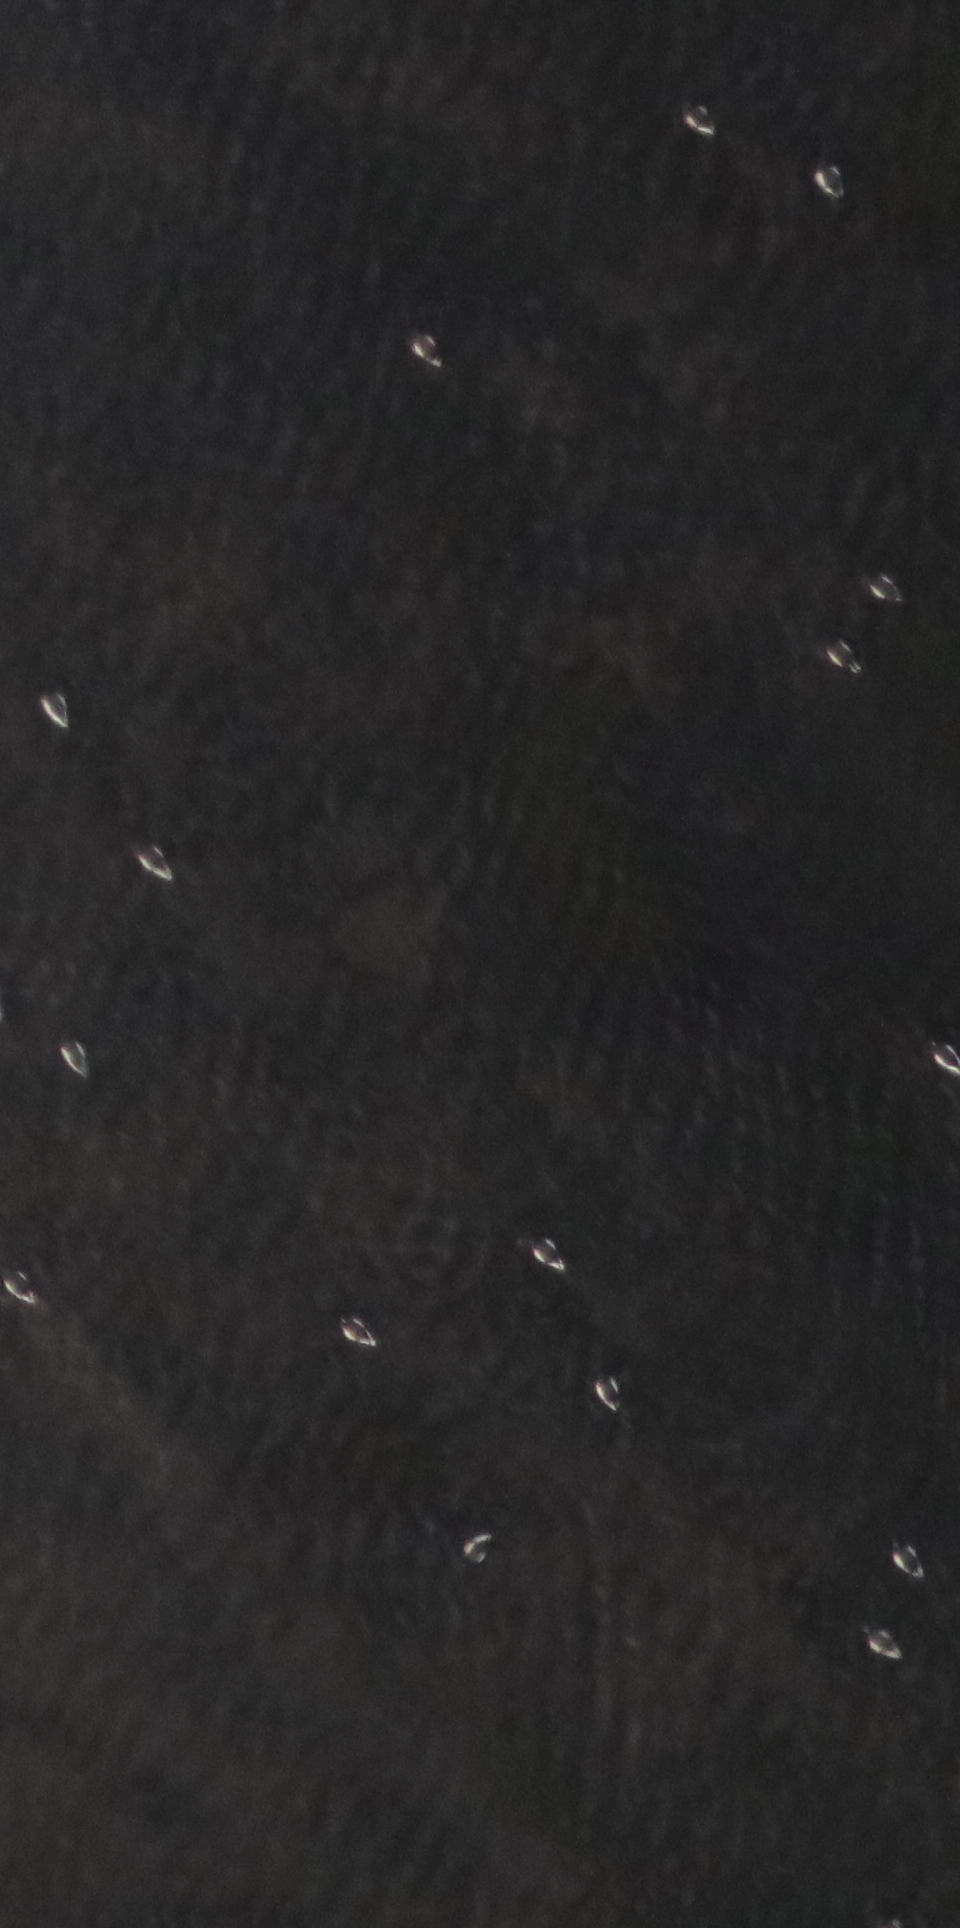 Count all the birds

15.